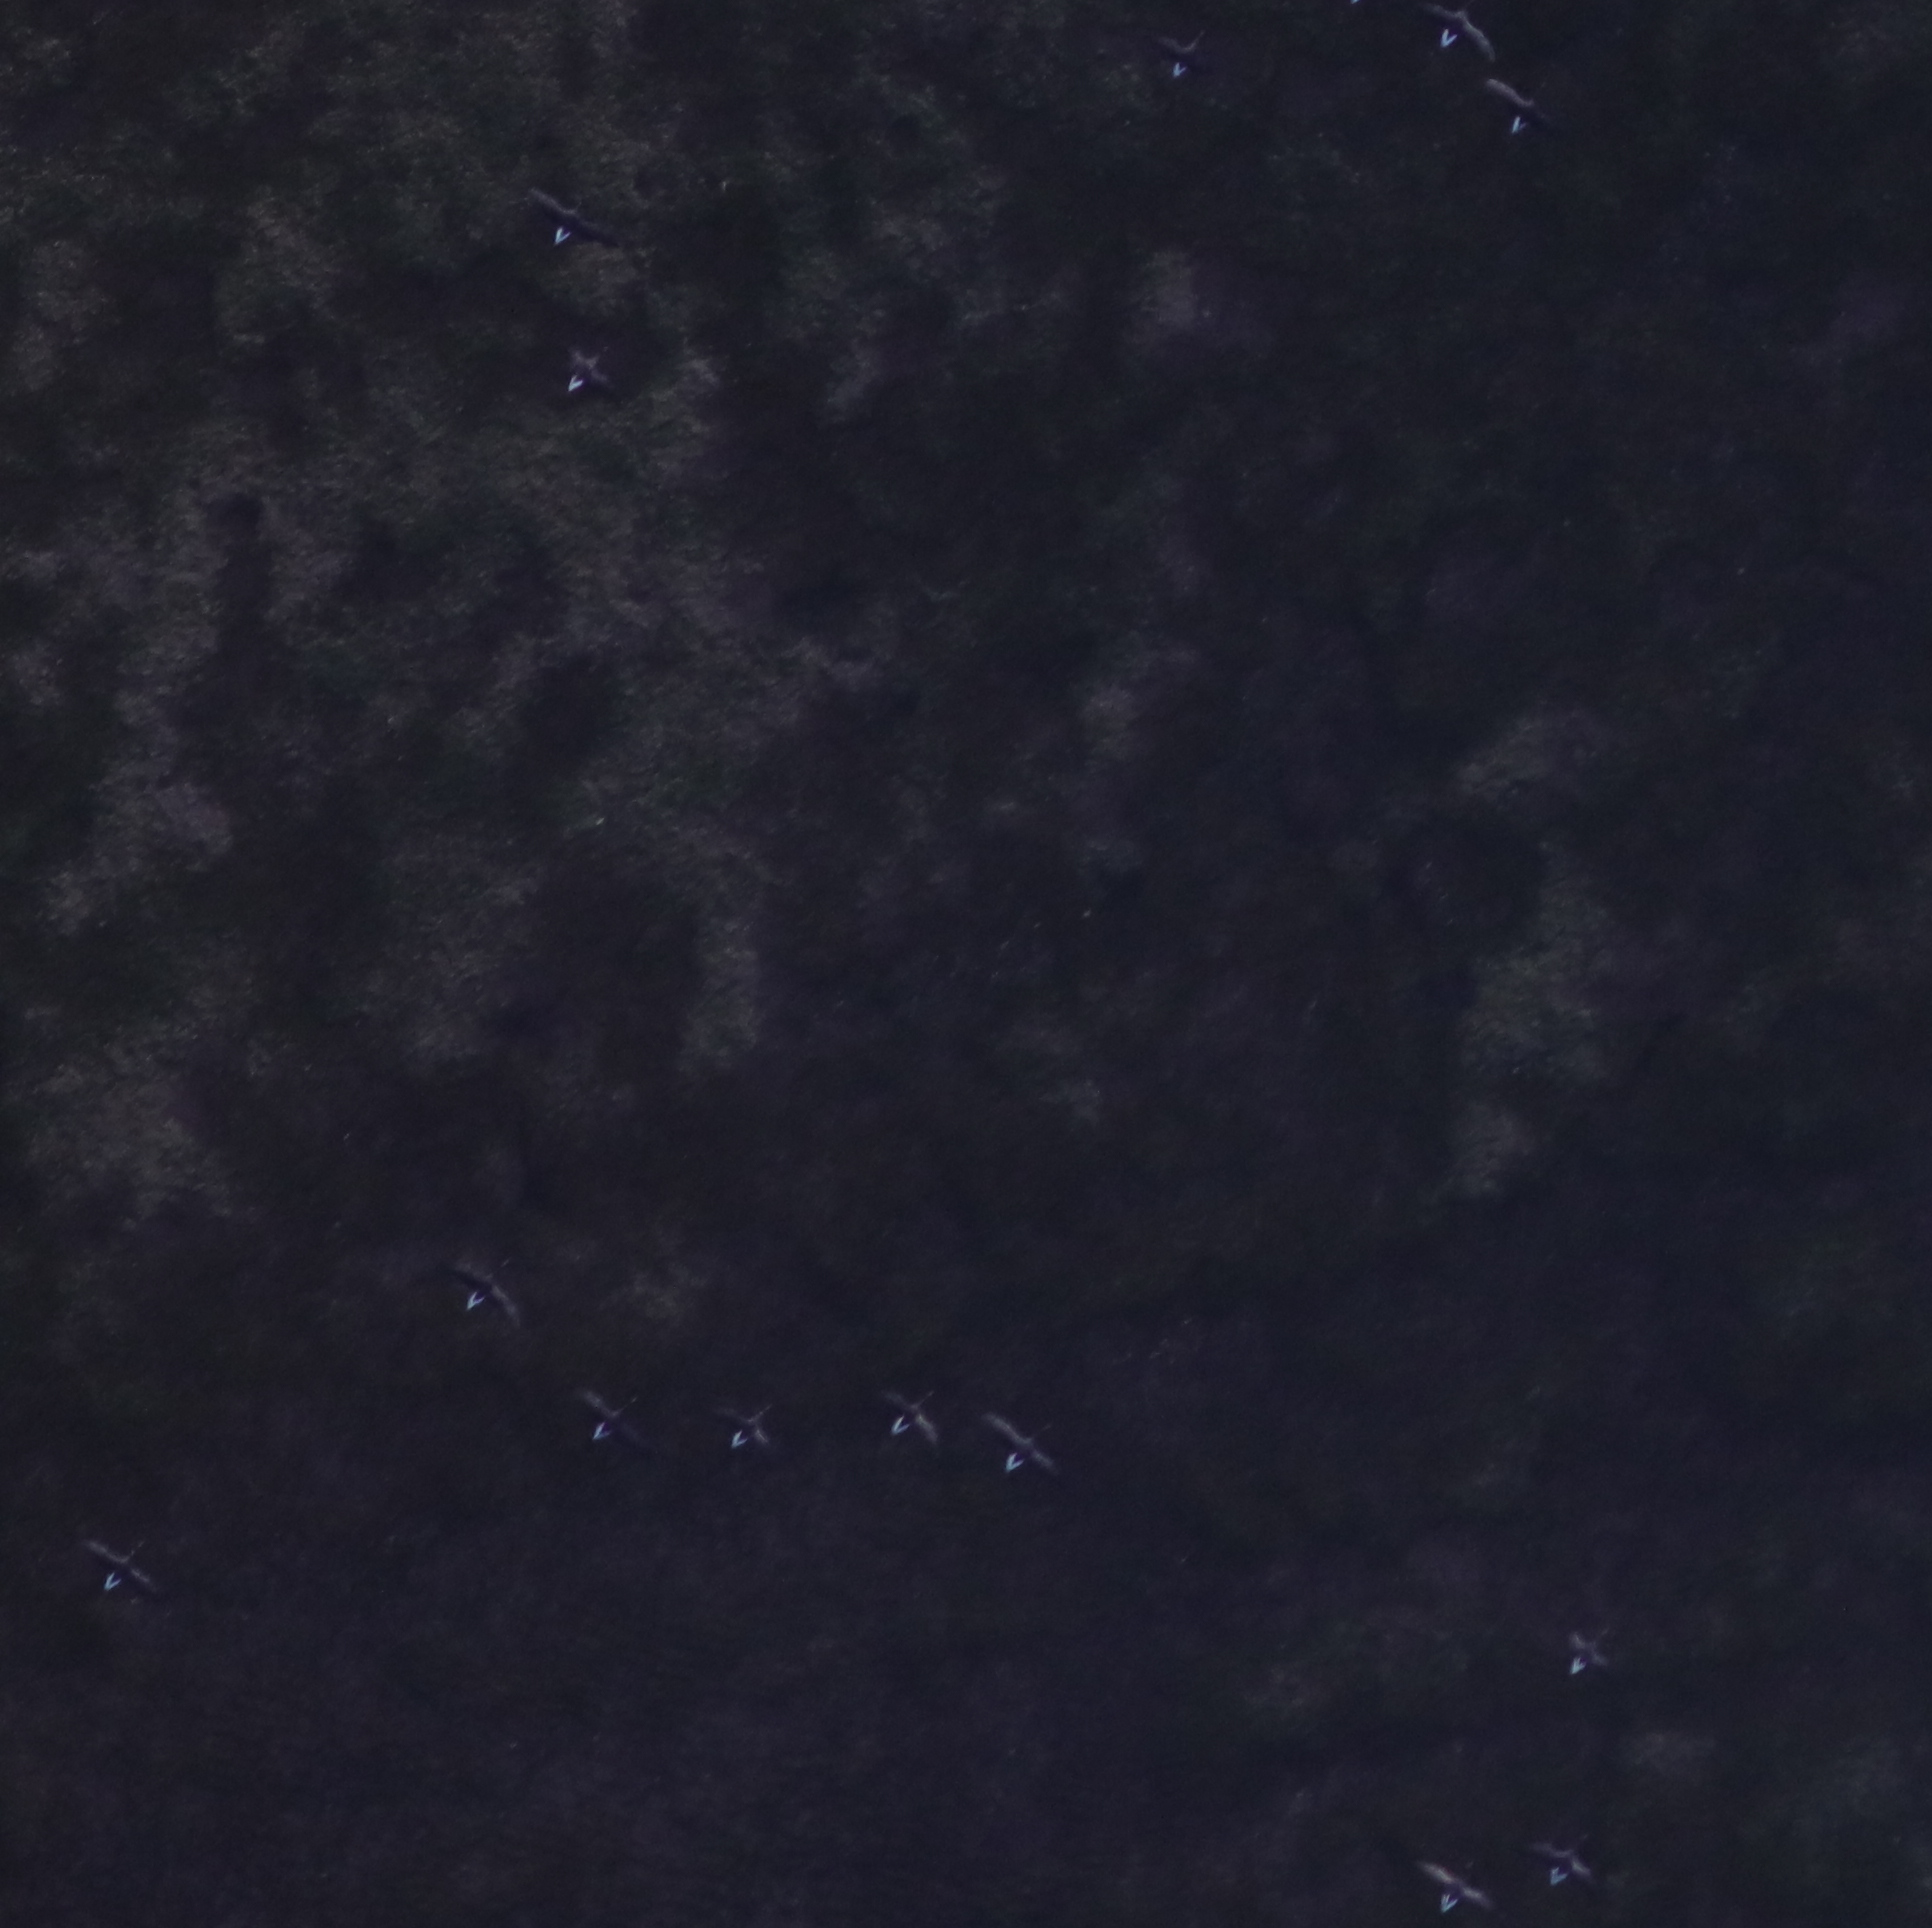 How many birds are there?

14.